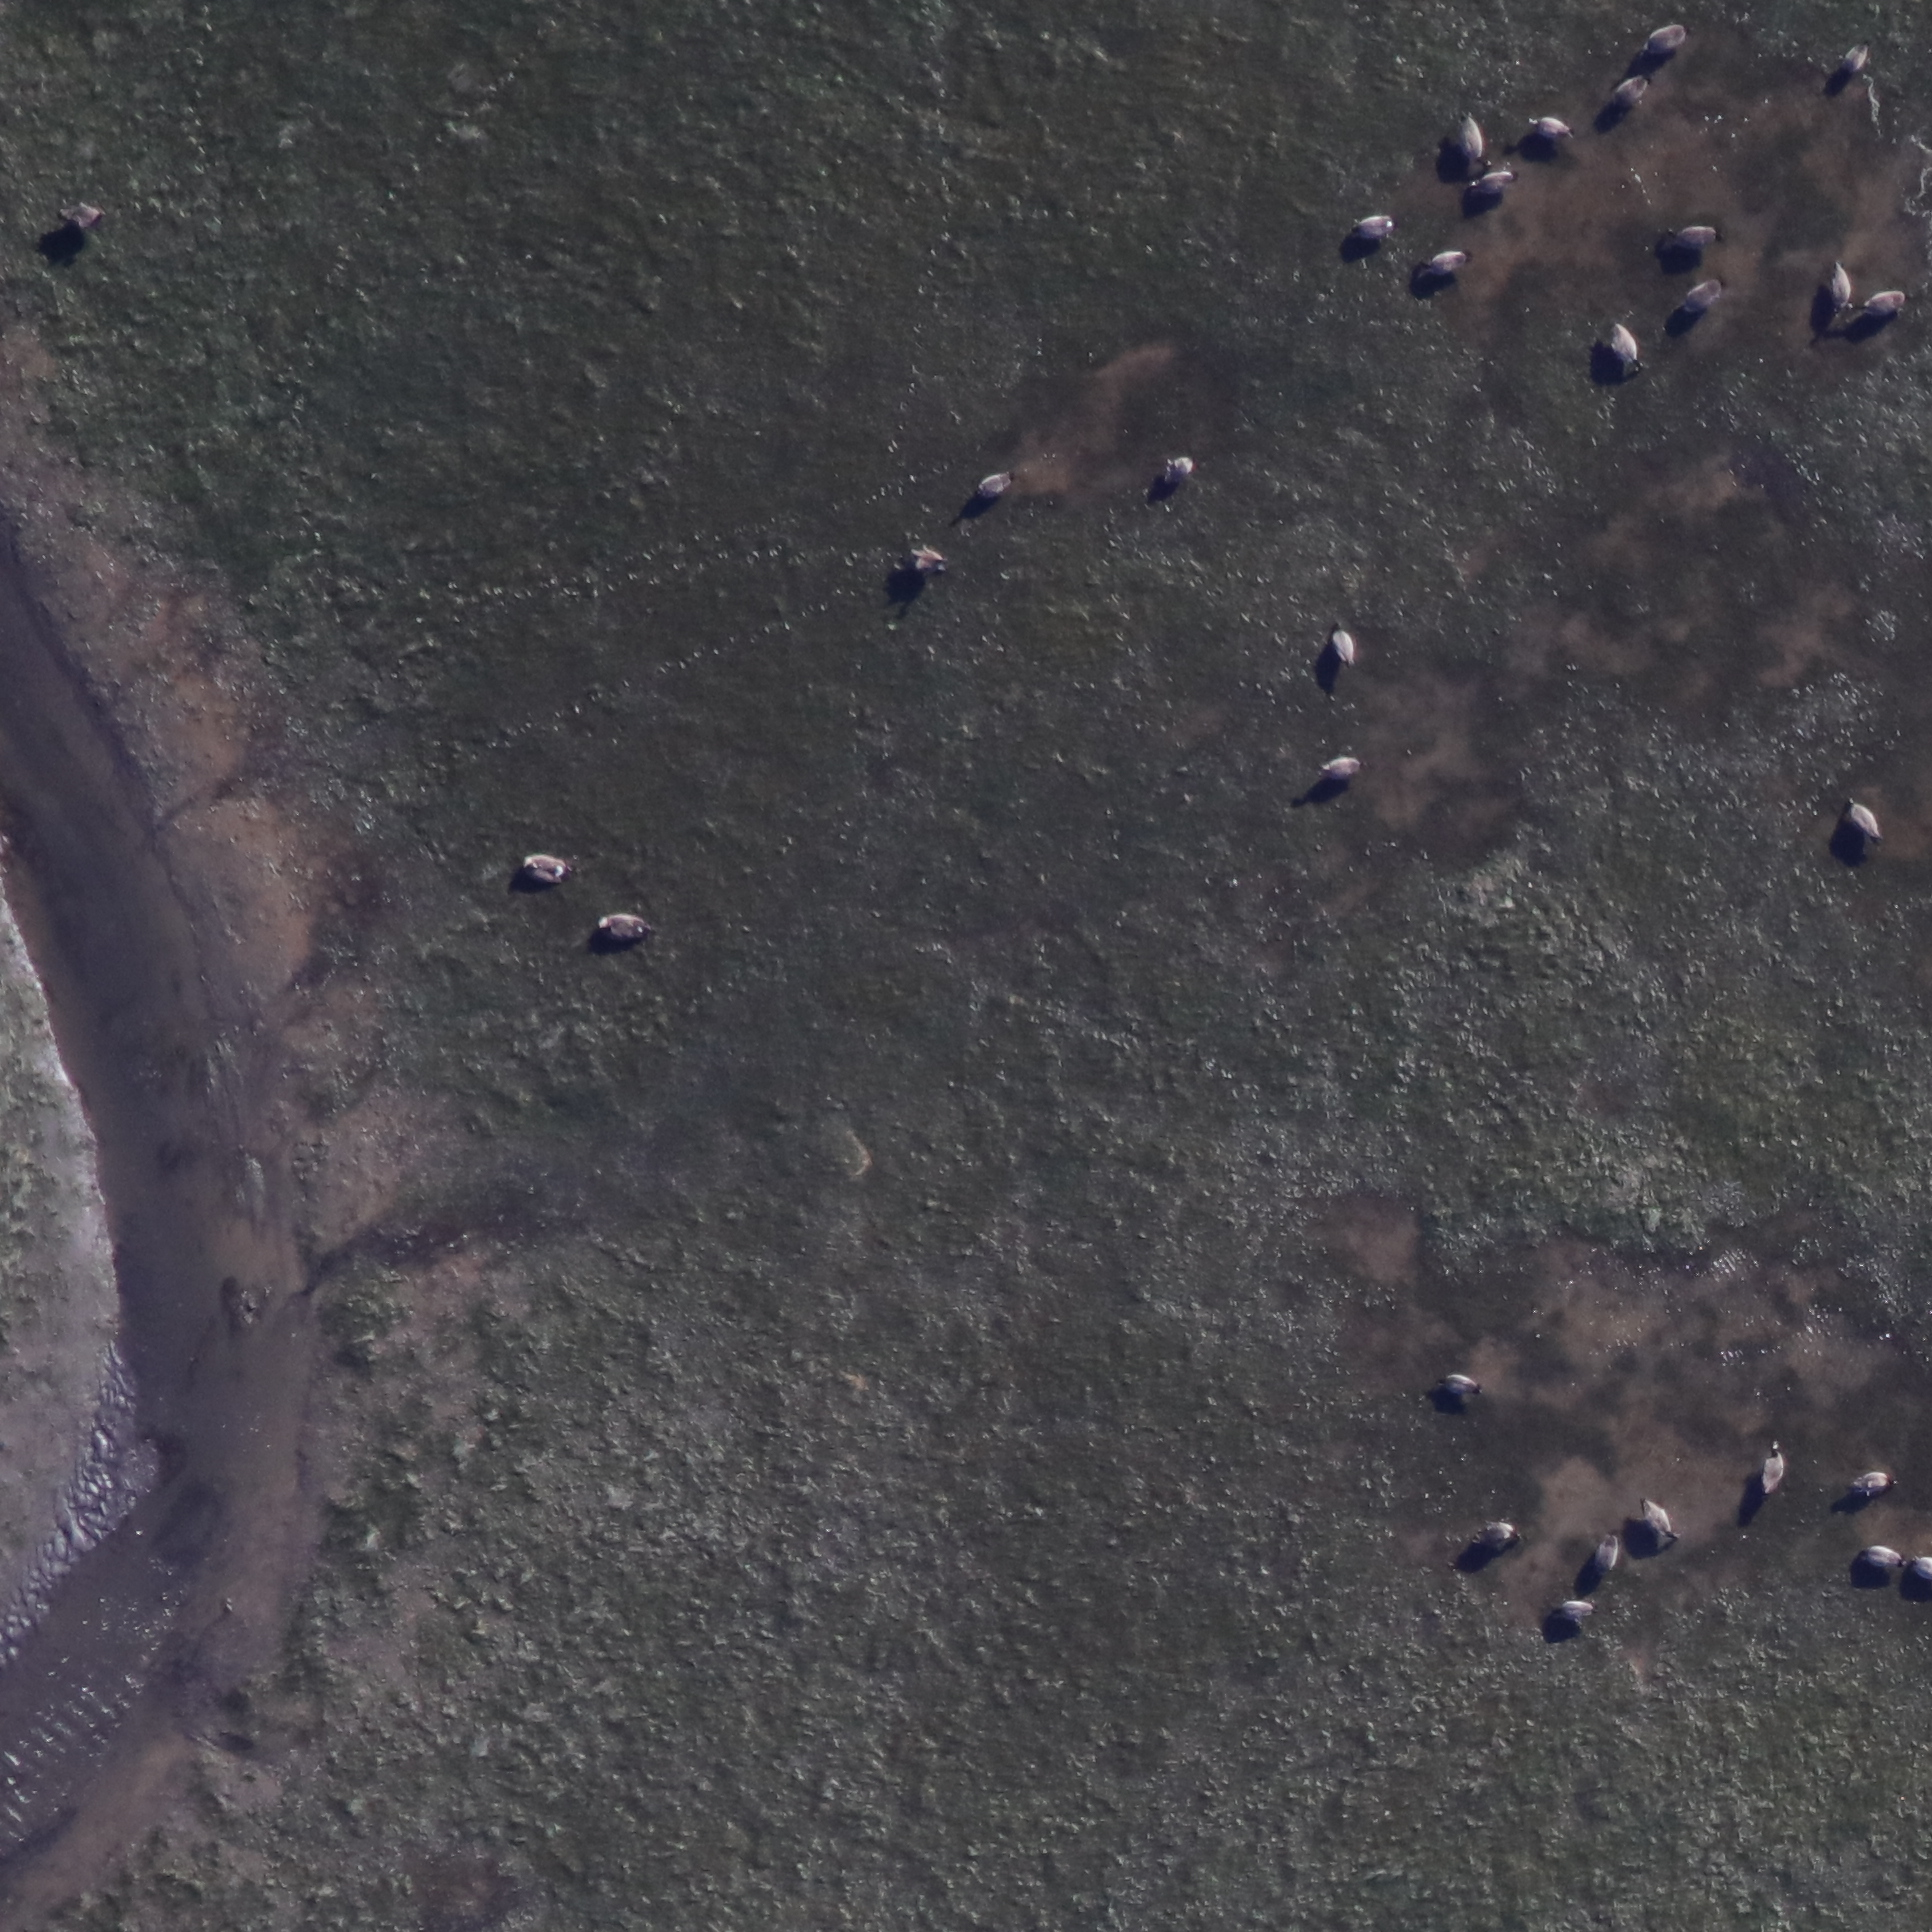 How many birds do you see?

30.